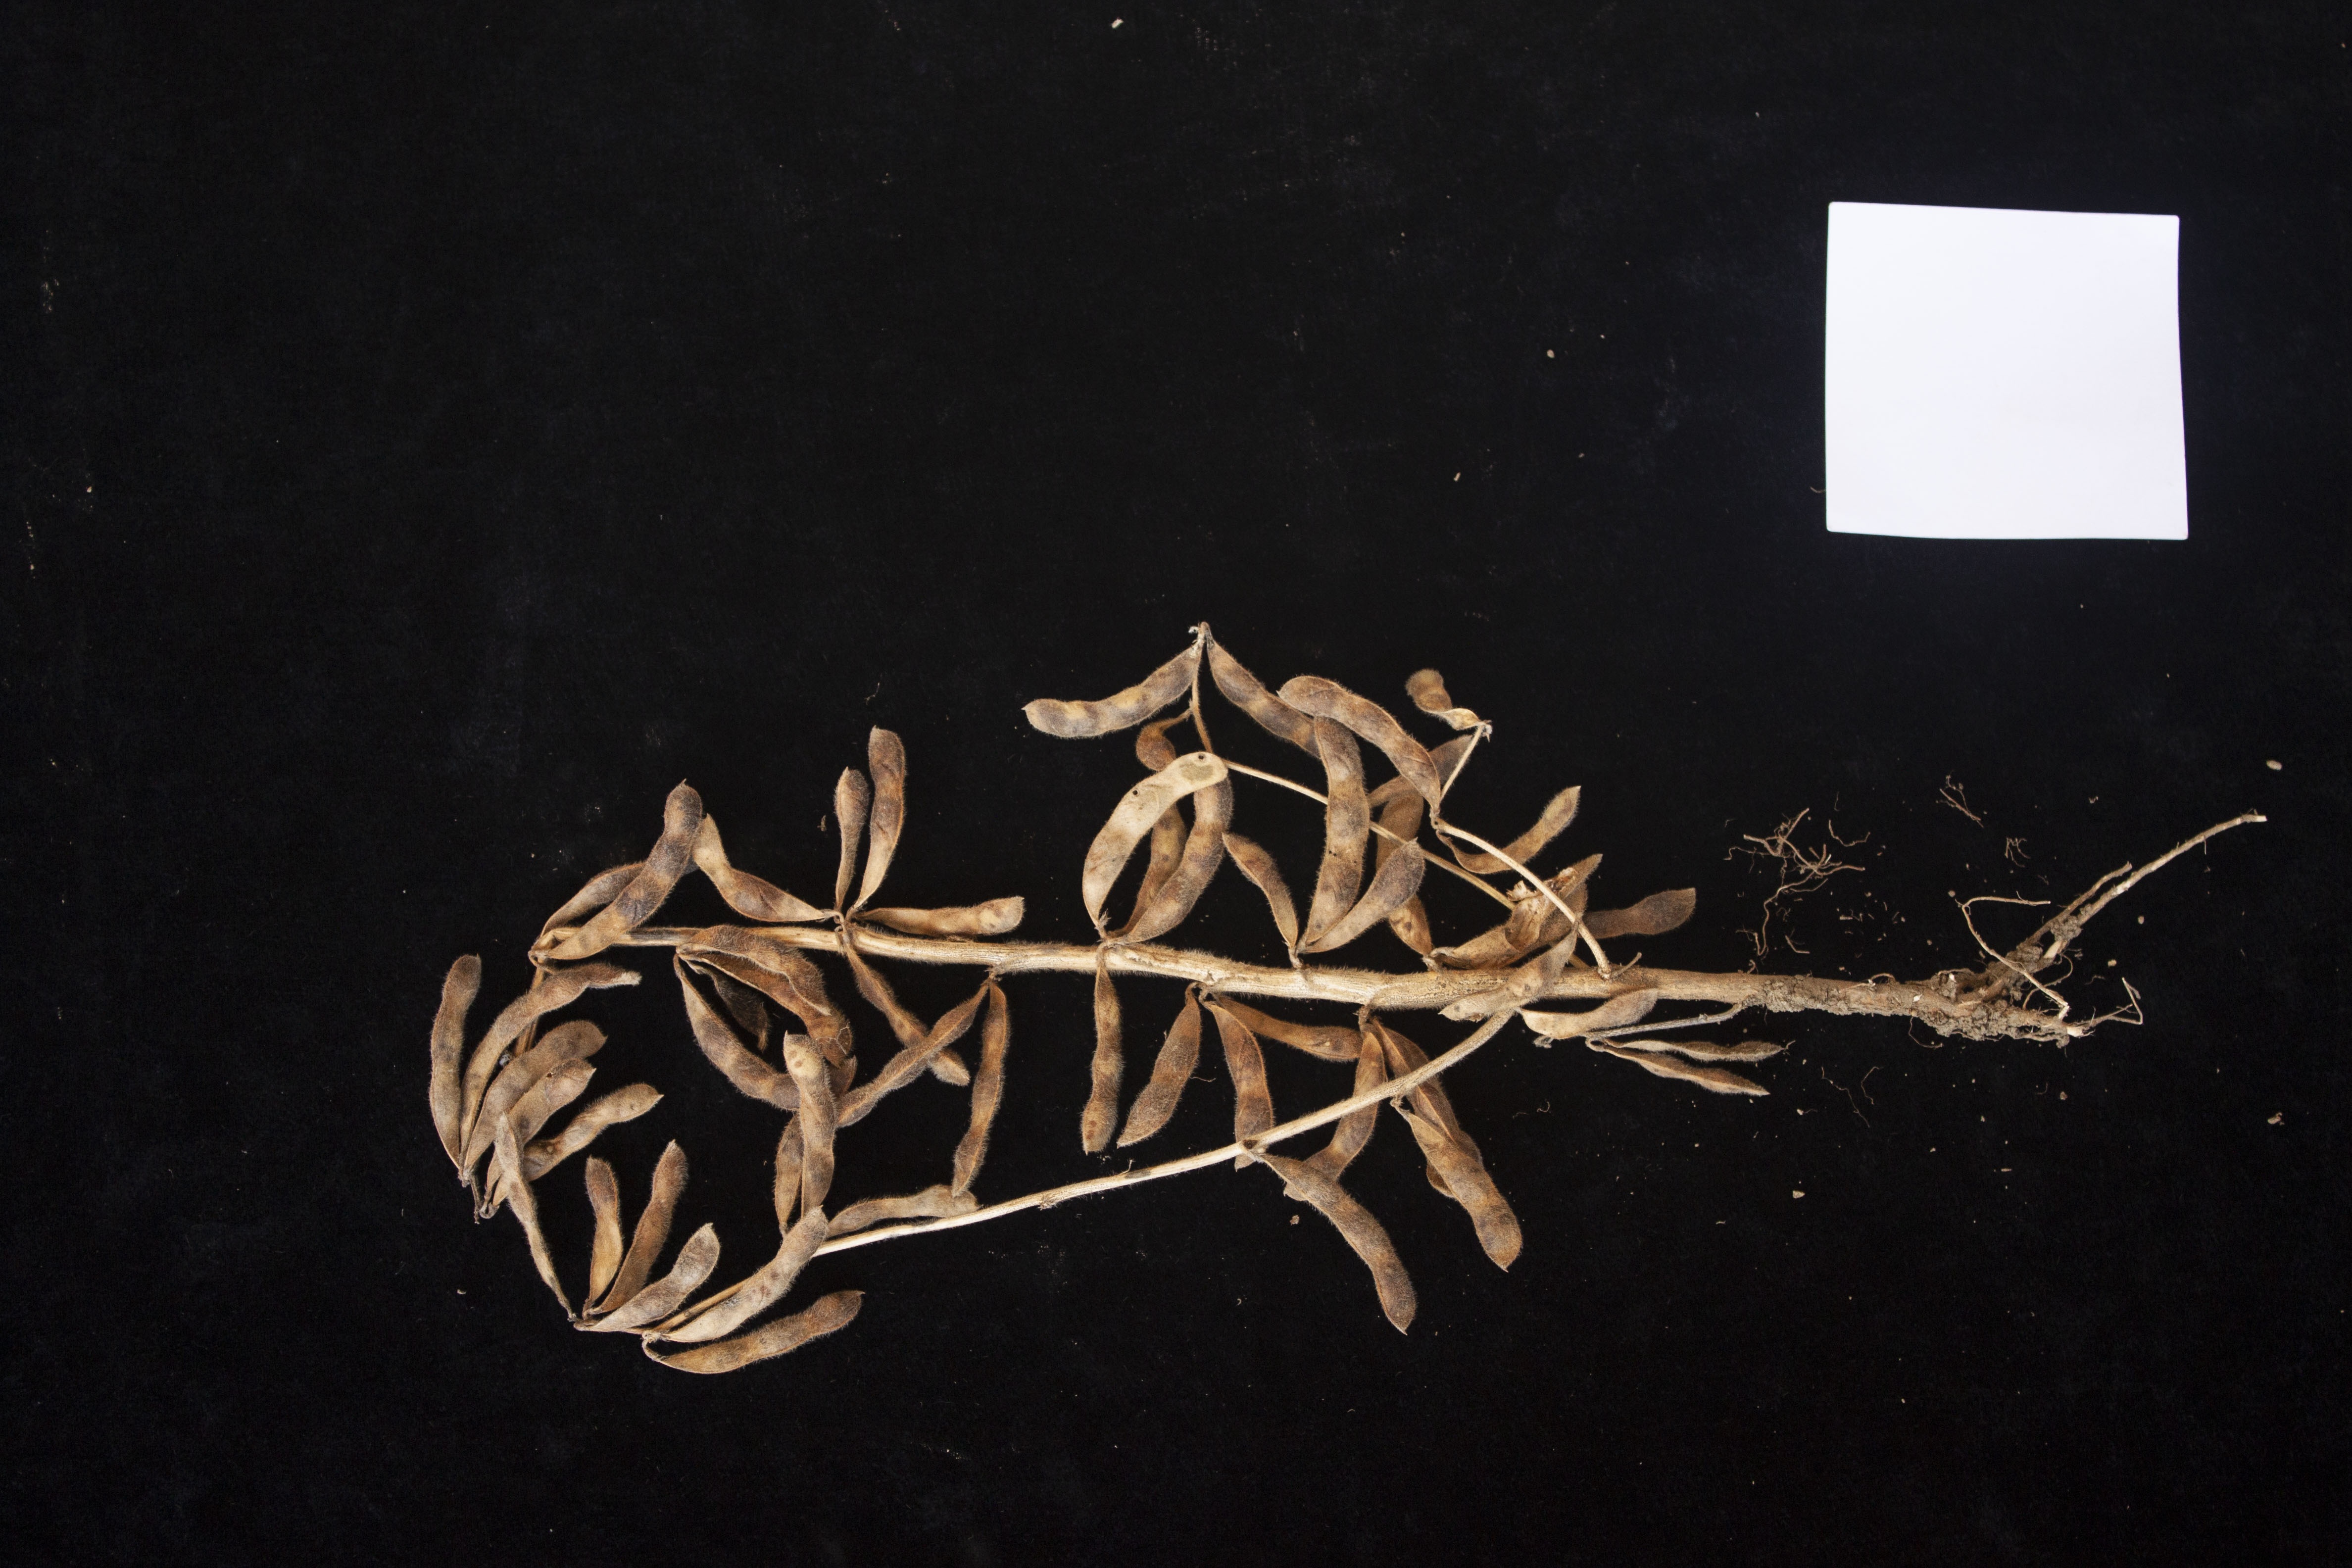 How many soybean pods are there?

56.